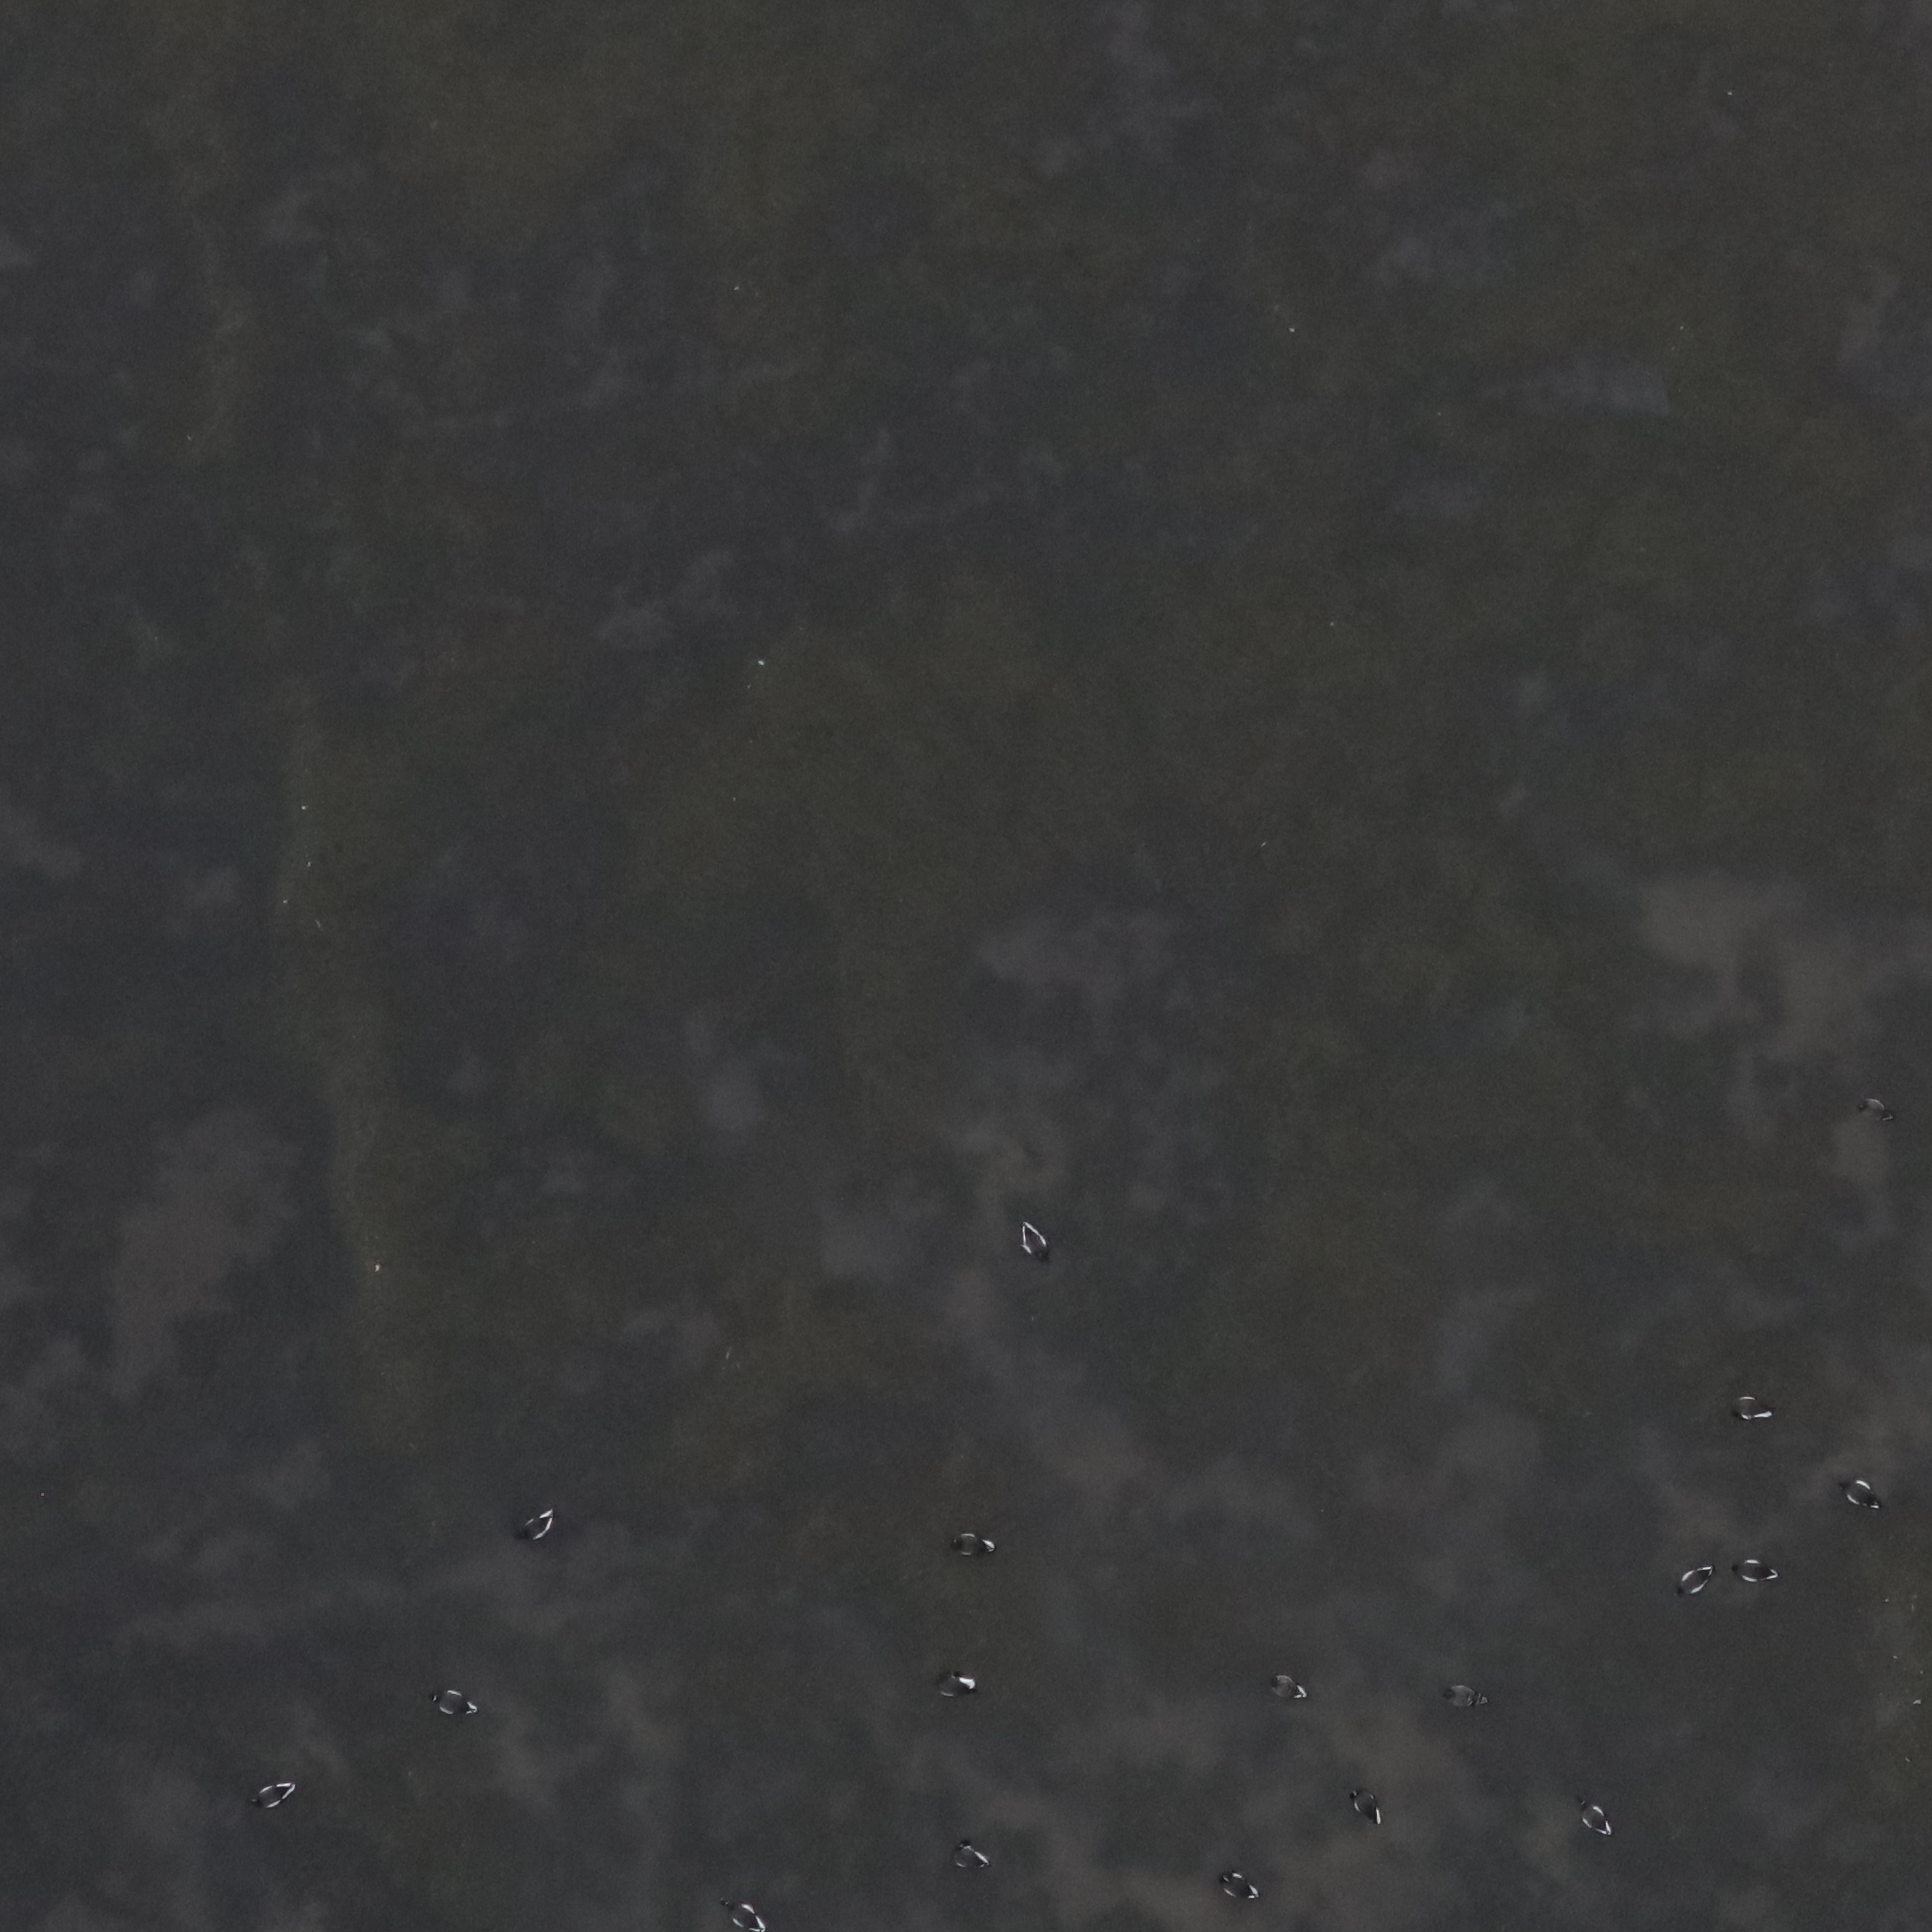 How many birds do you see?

18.